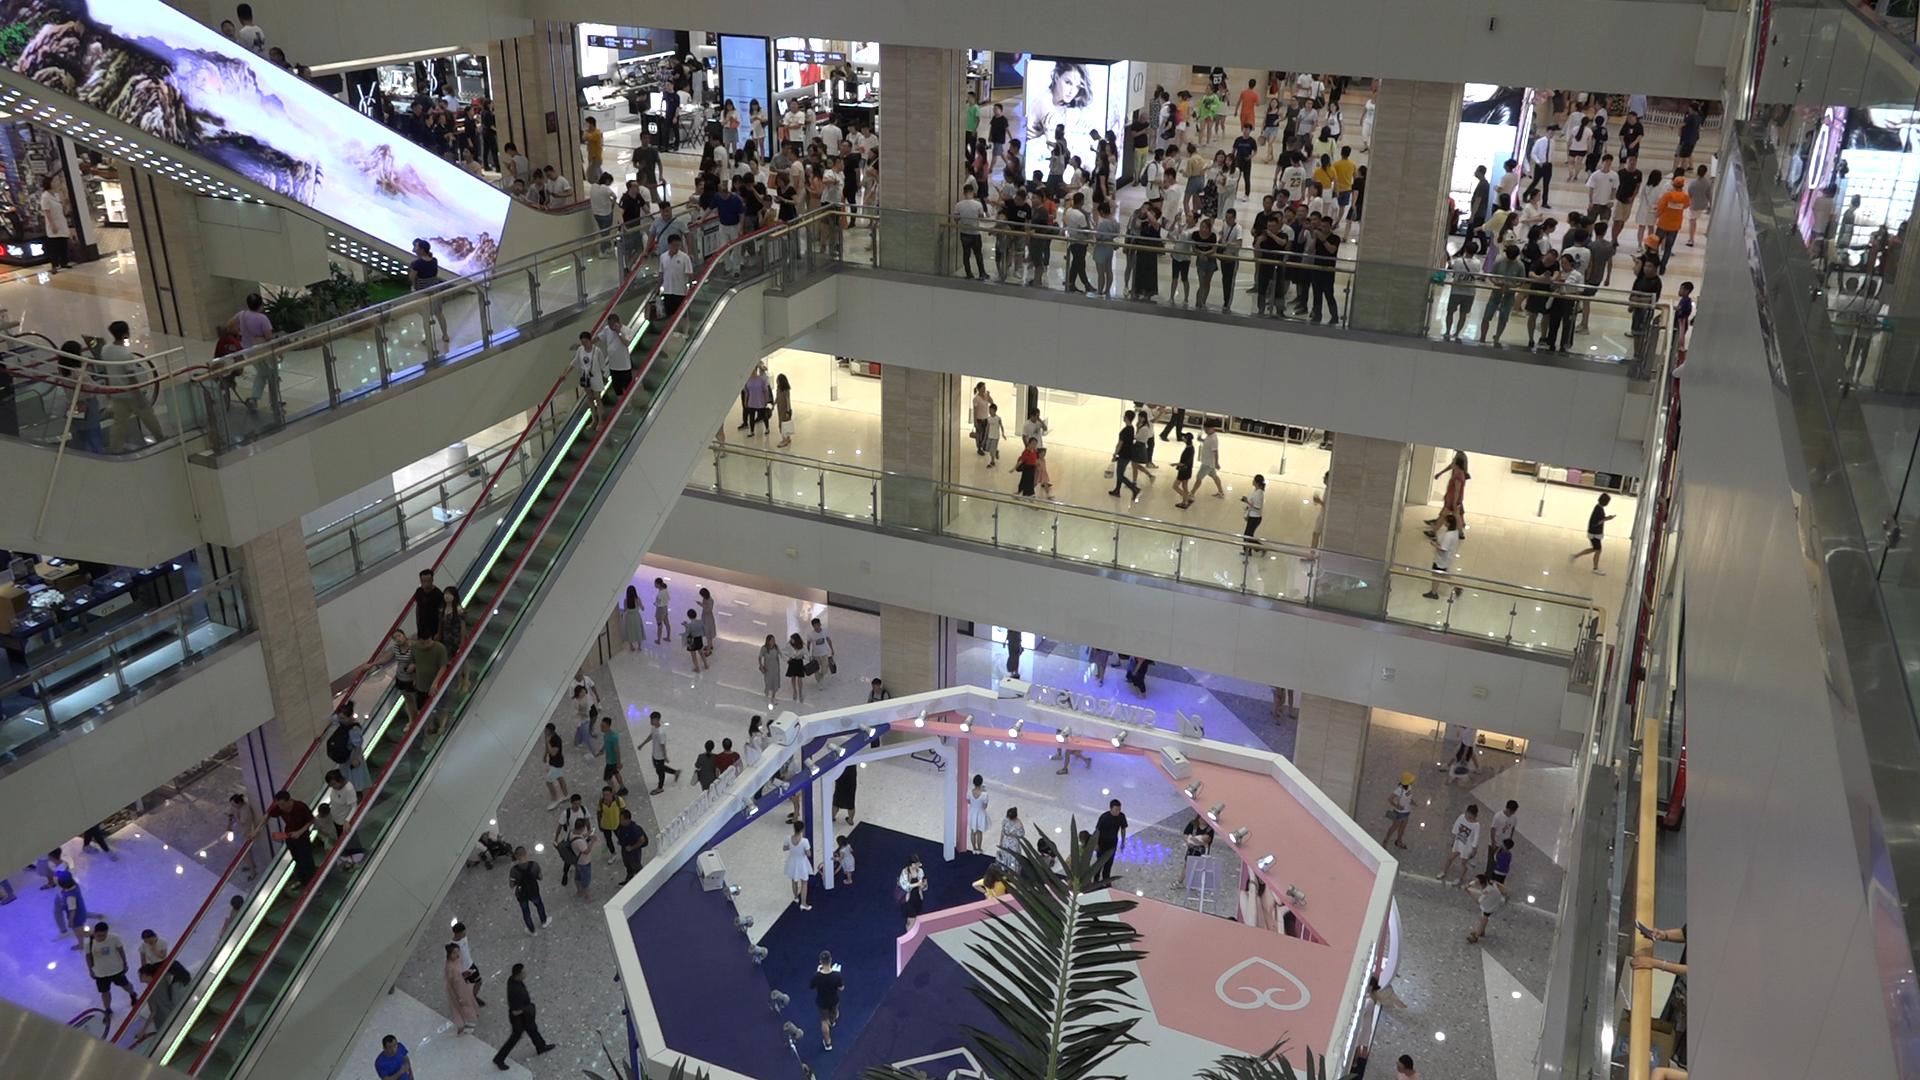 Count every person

250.